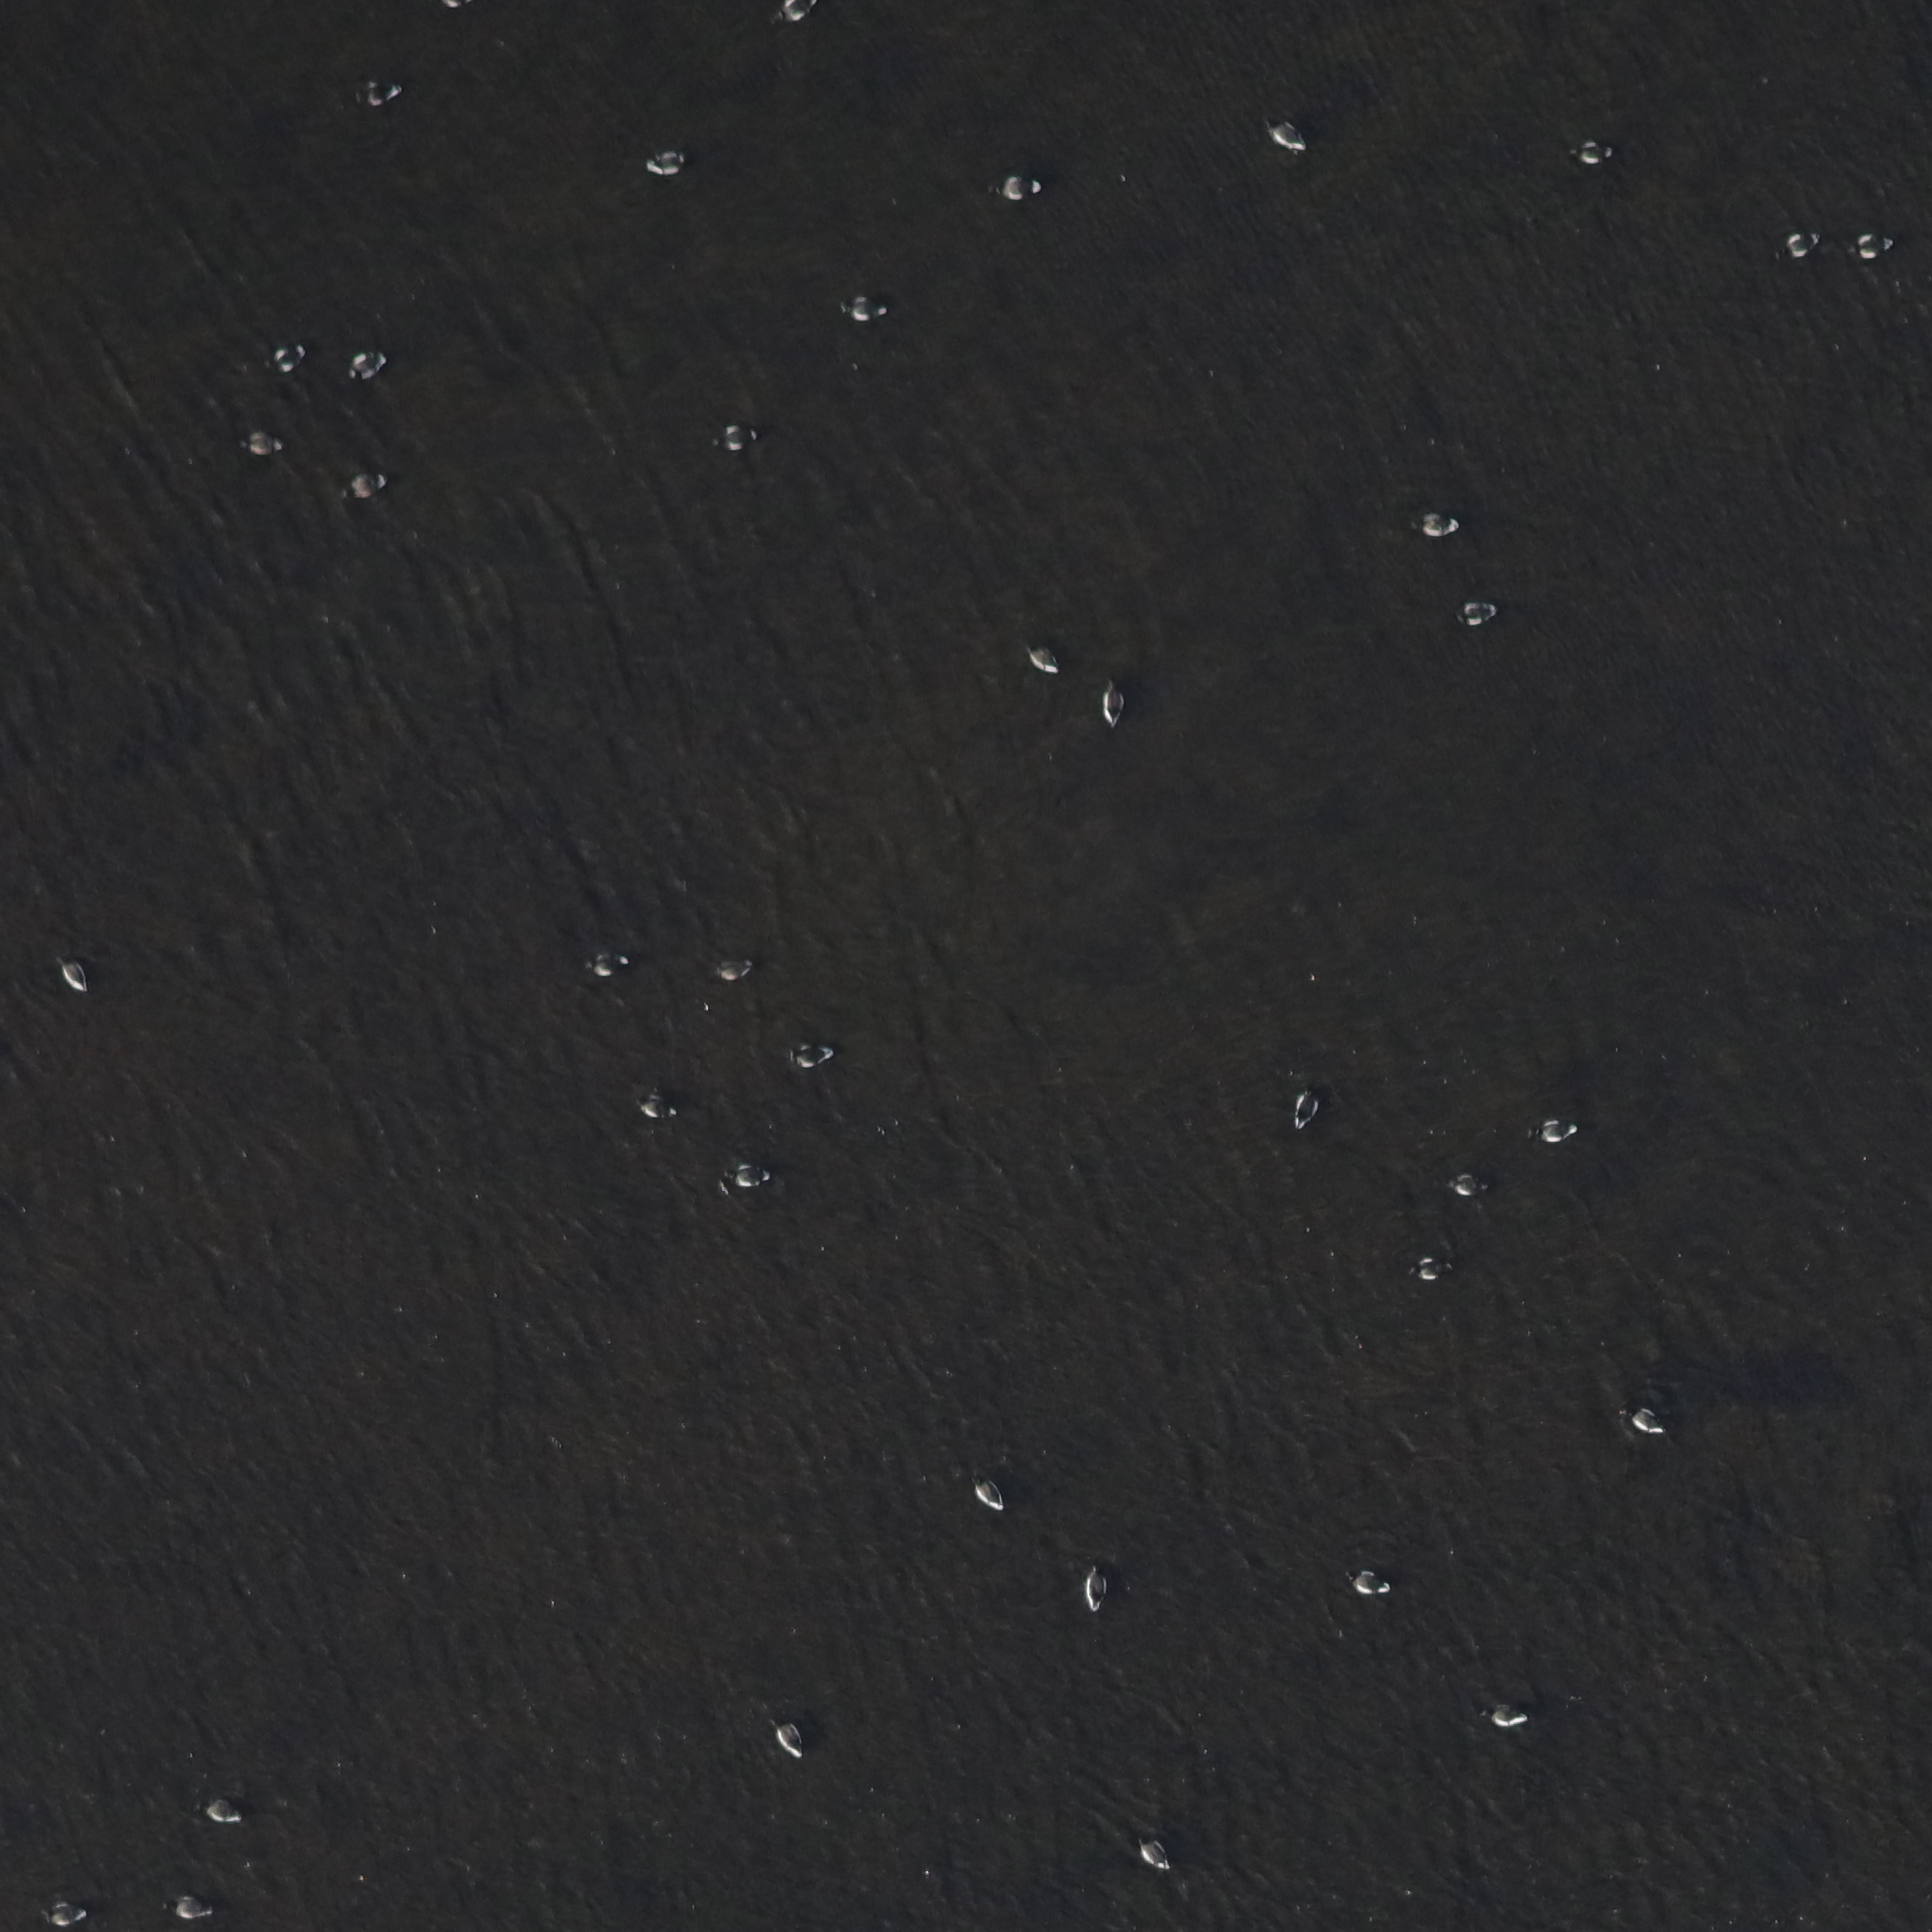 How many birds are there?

38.